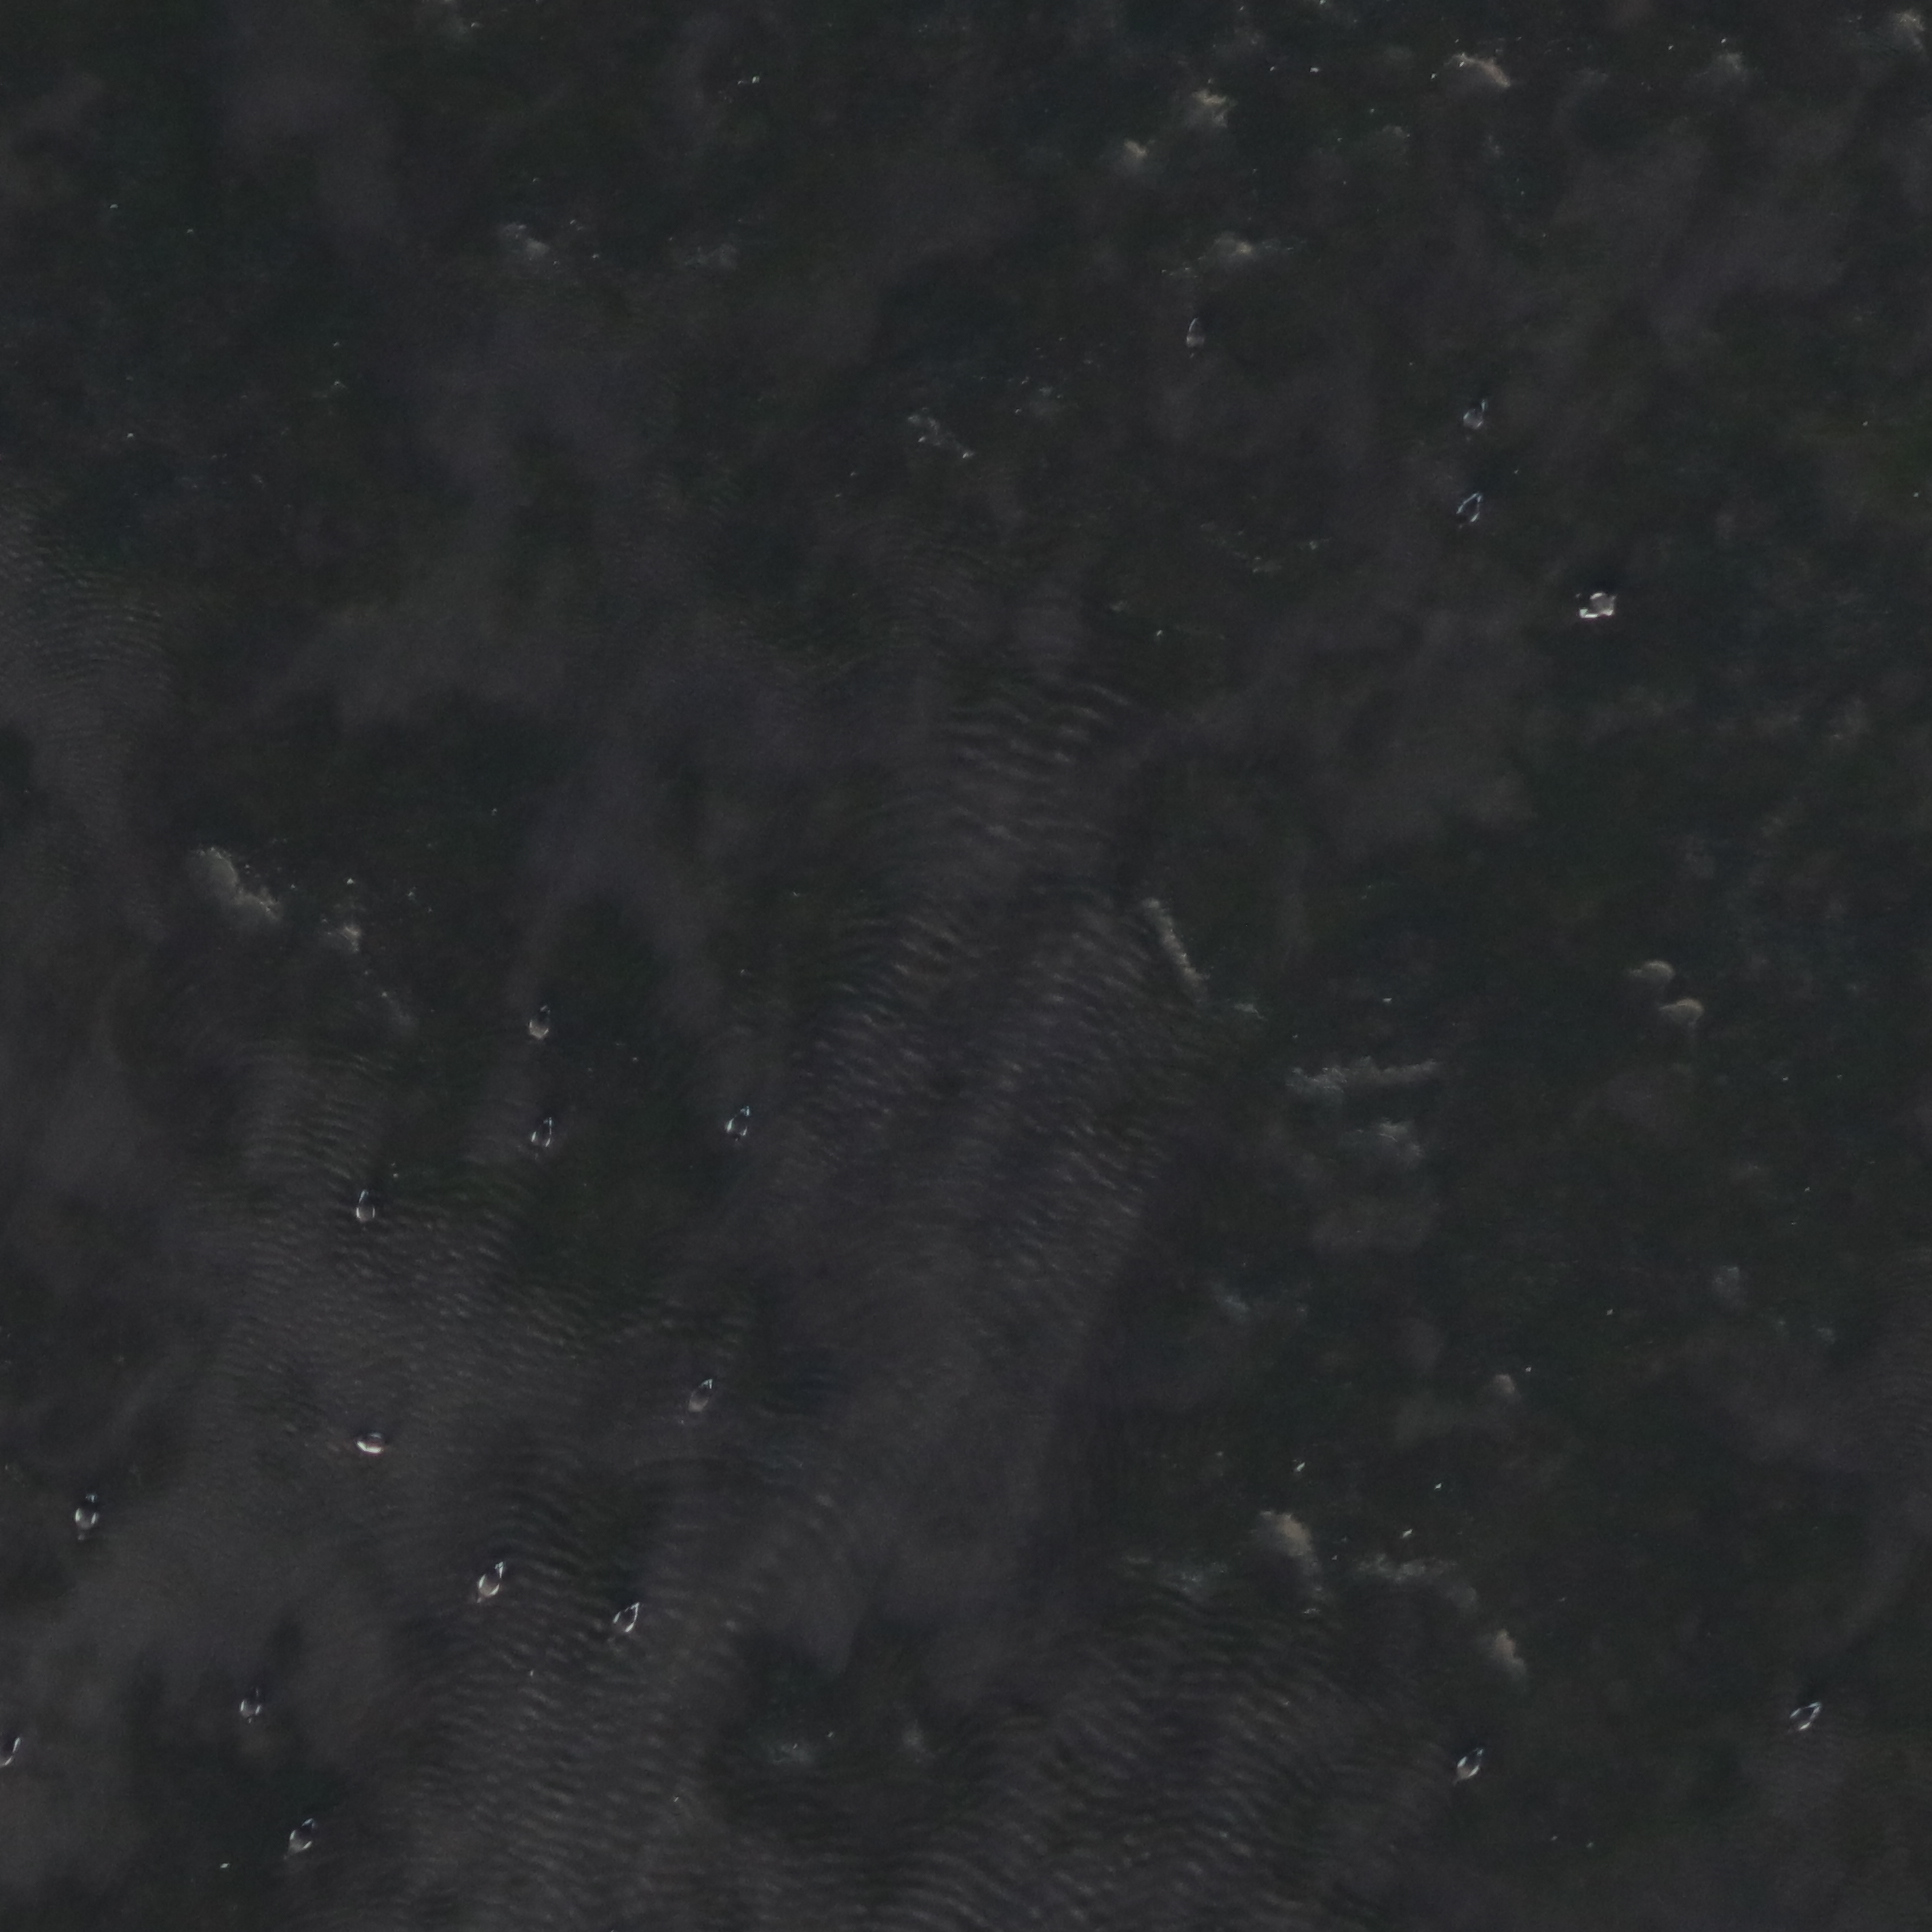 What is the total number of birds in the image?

18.